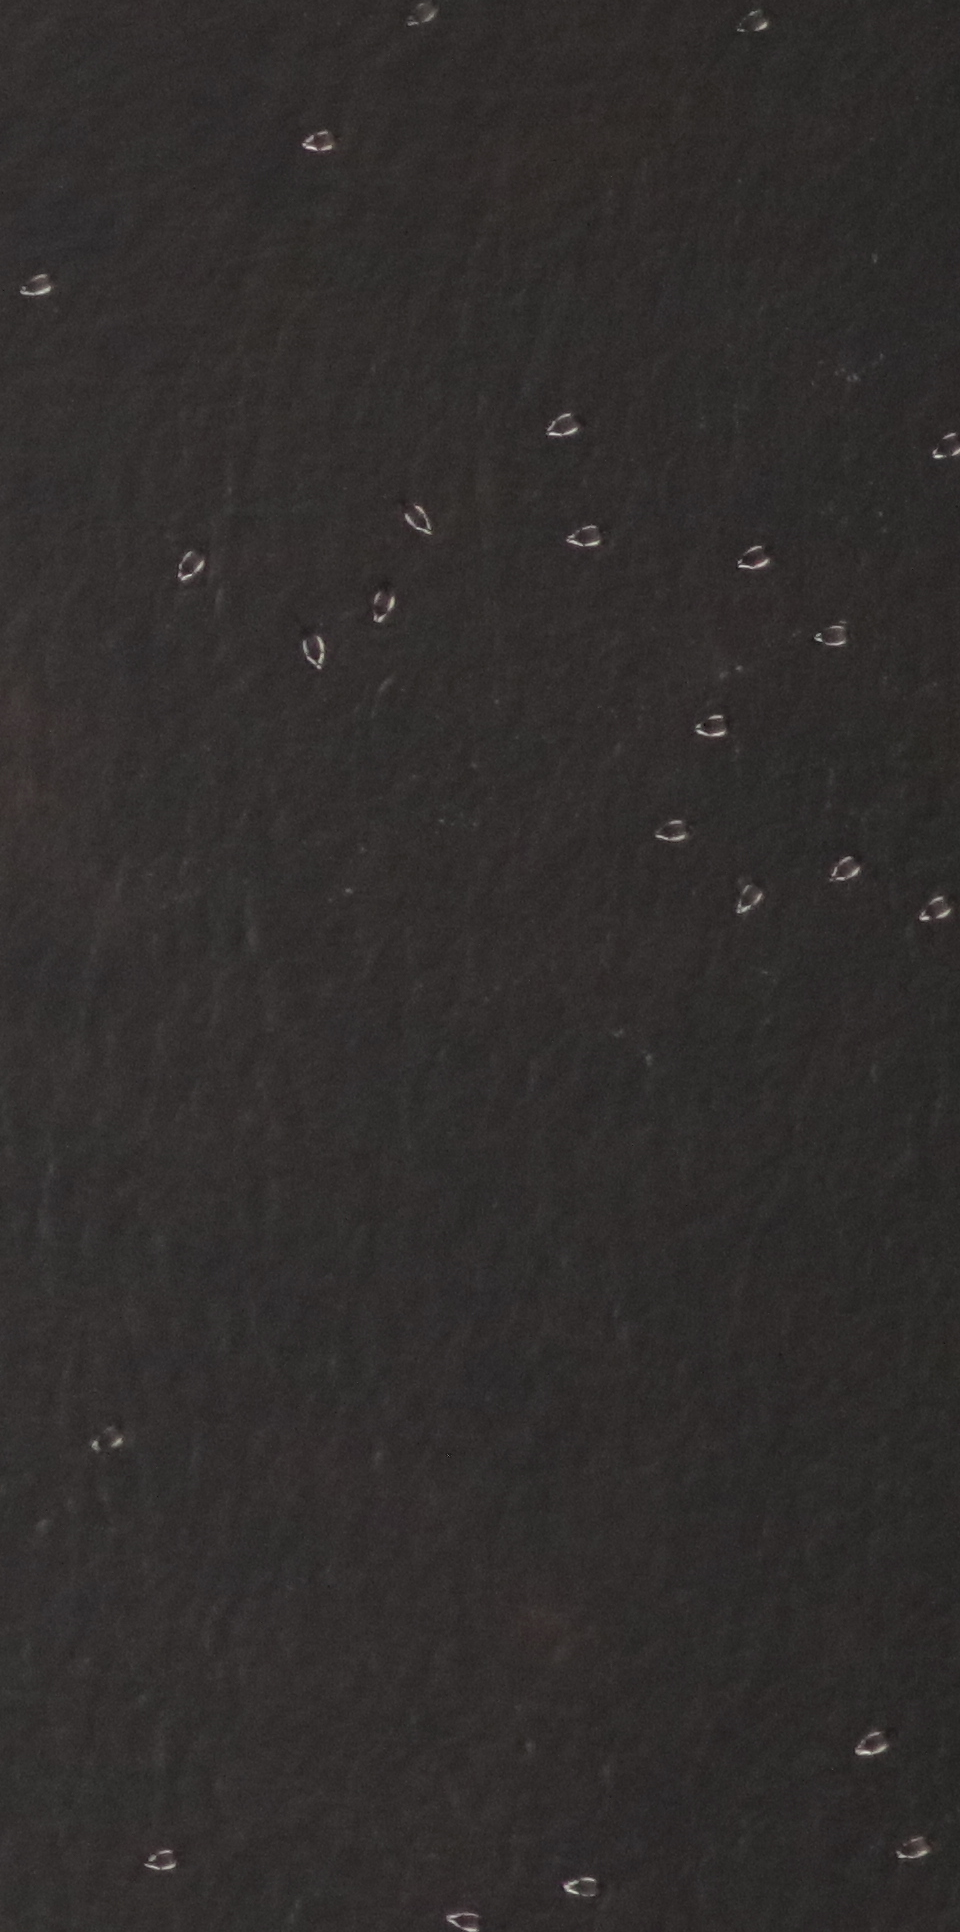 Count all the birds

24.